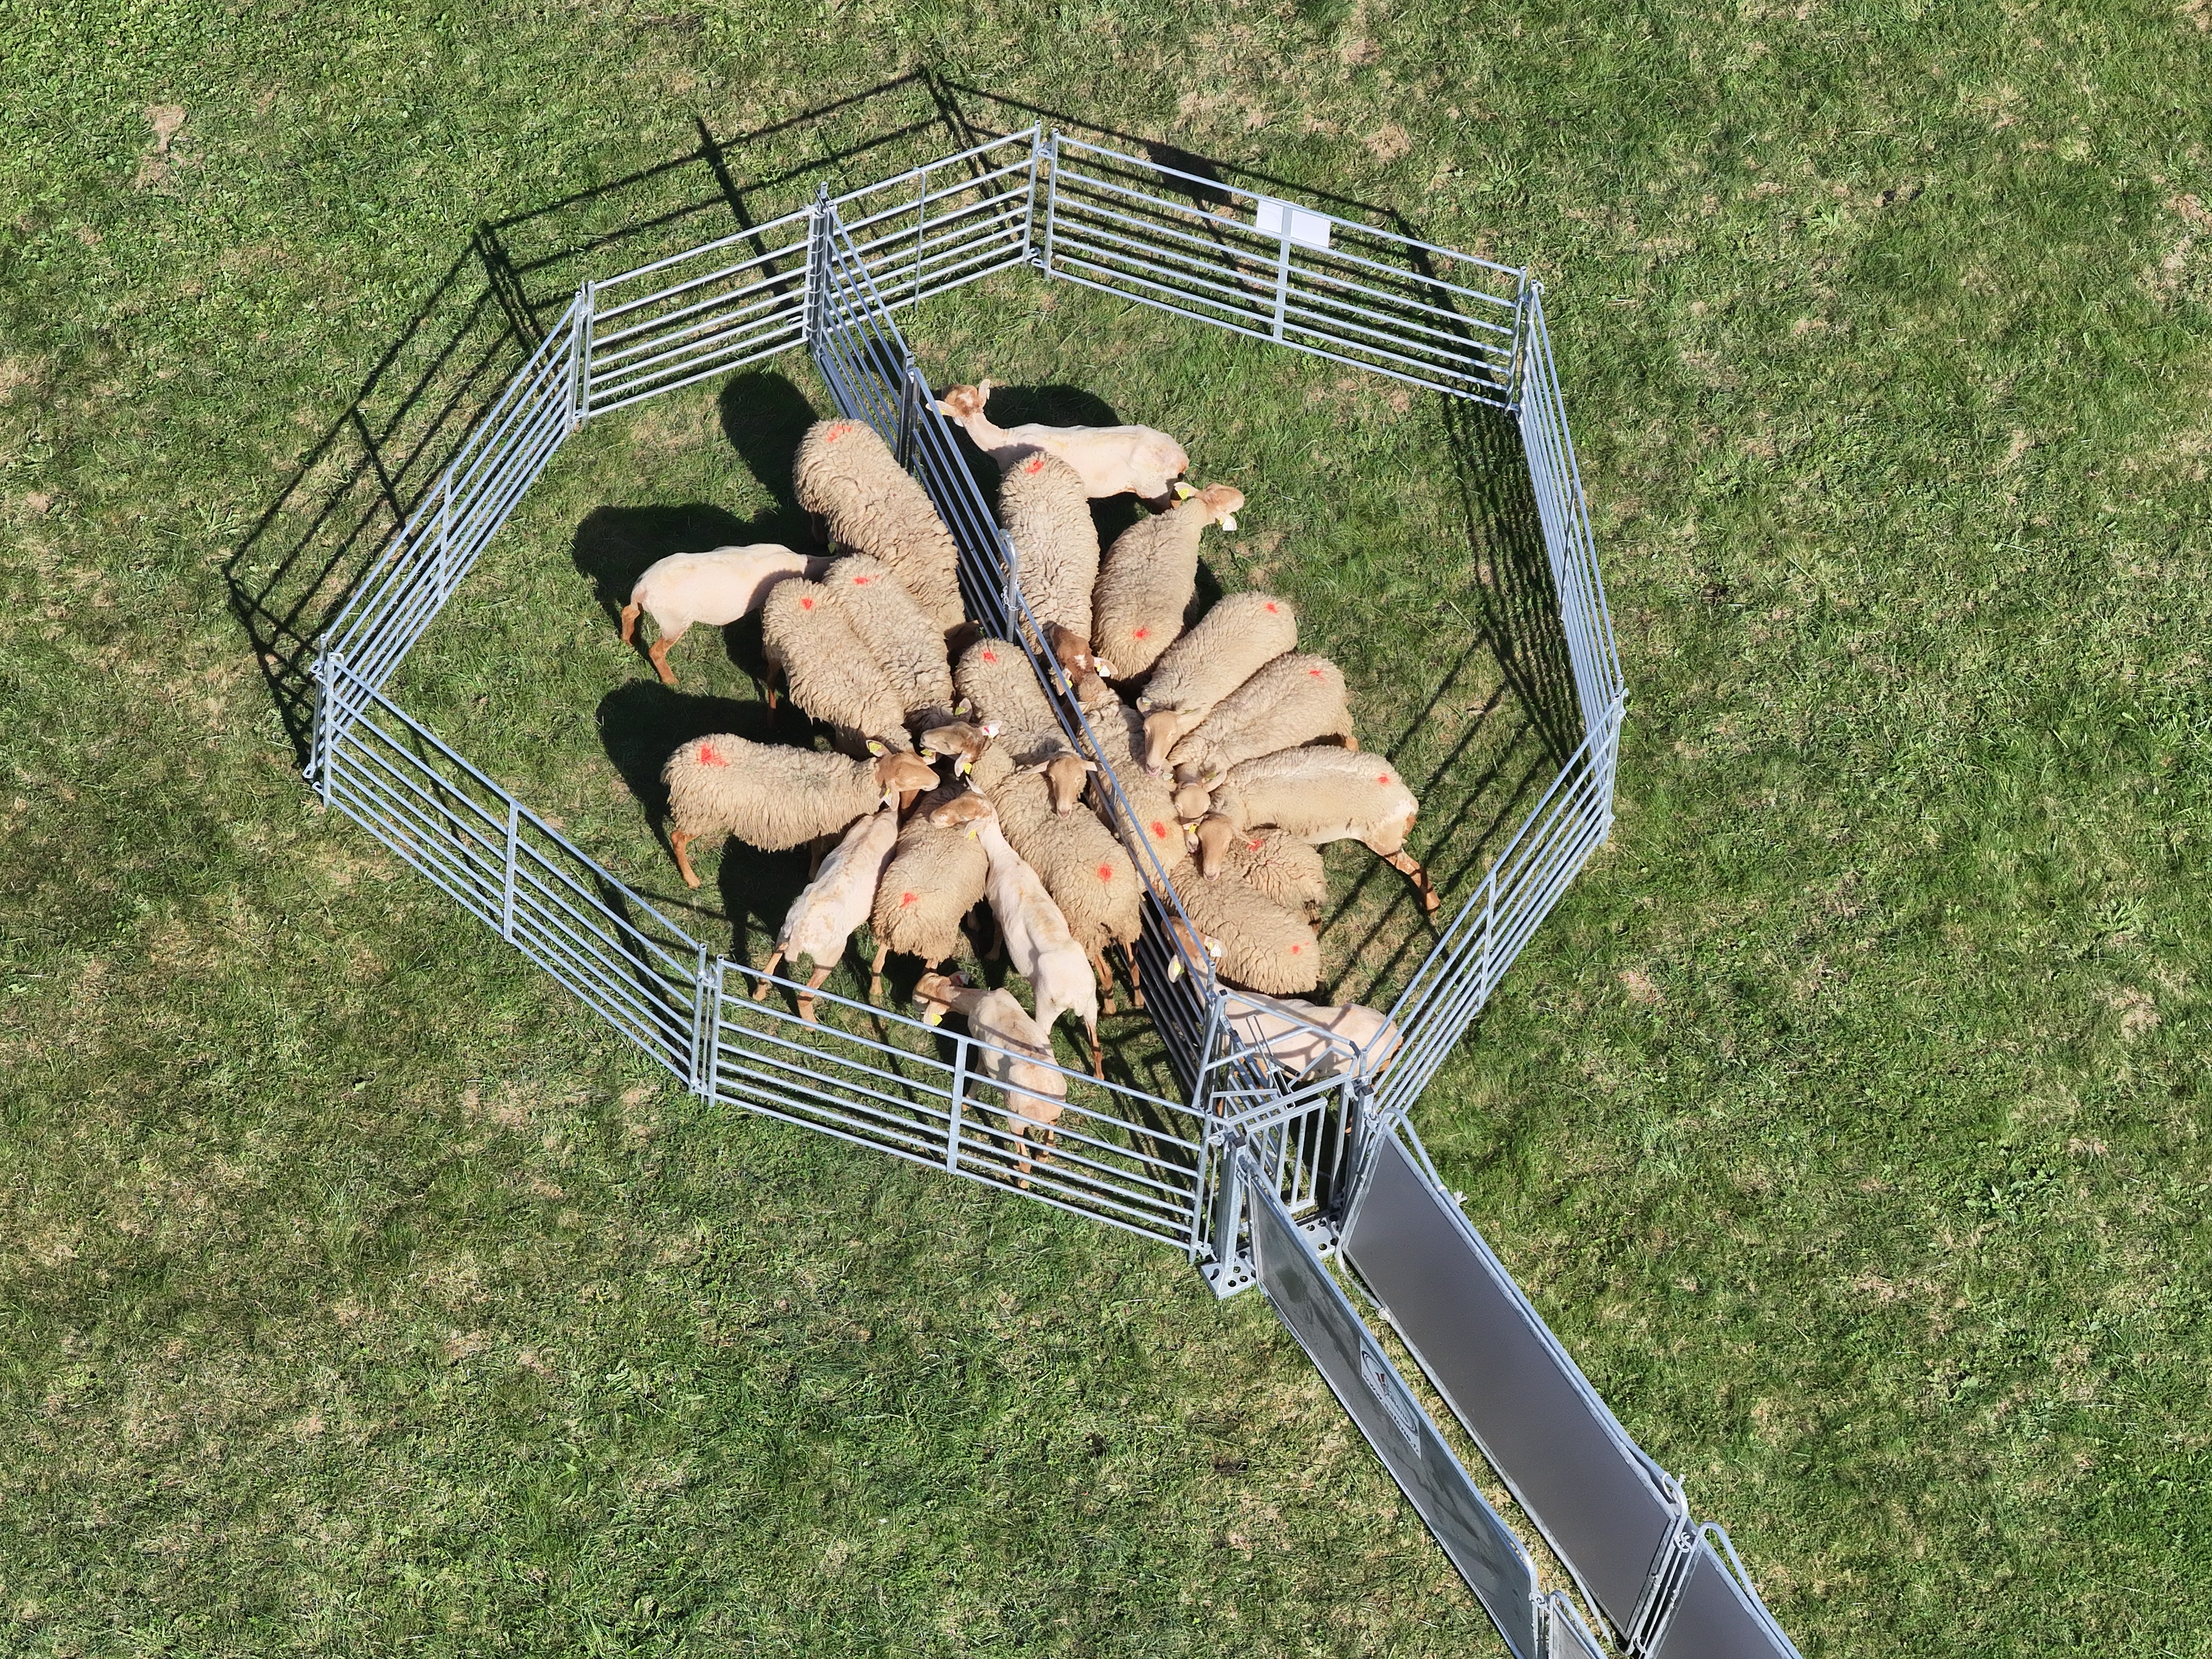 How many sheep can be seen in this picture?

21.